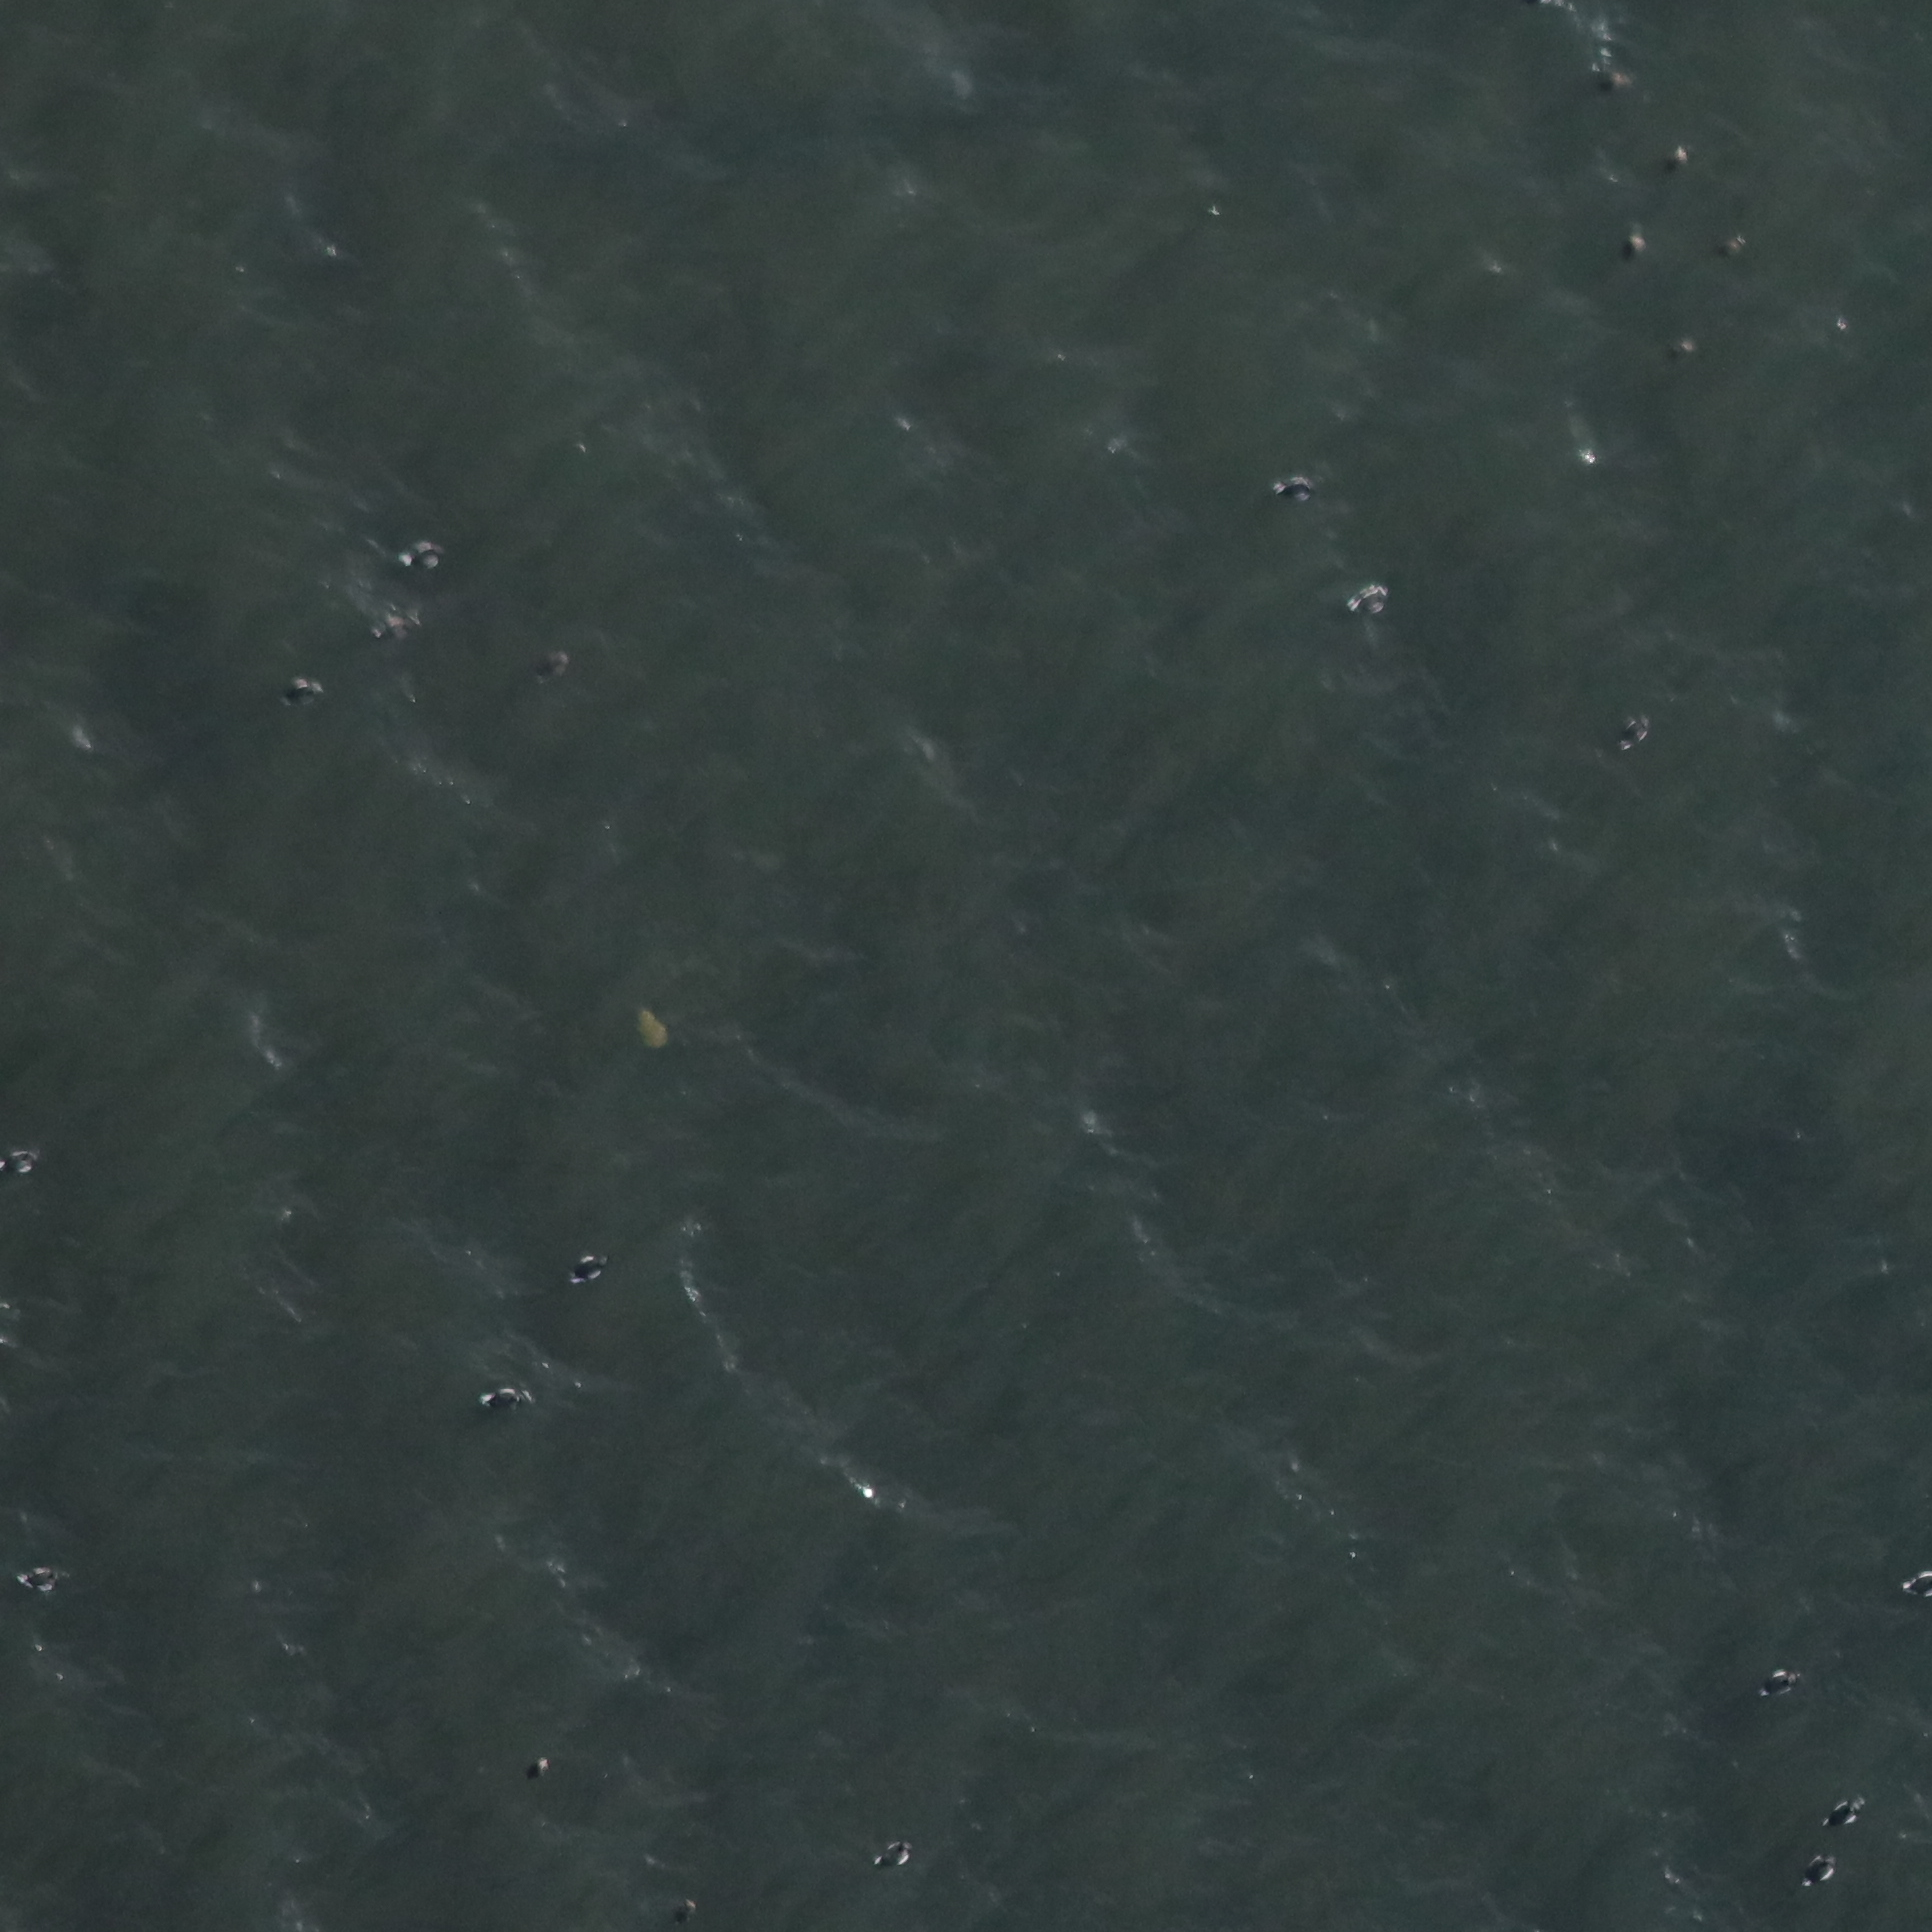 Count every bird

23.